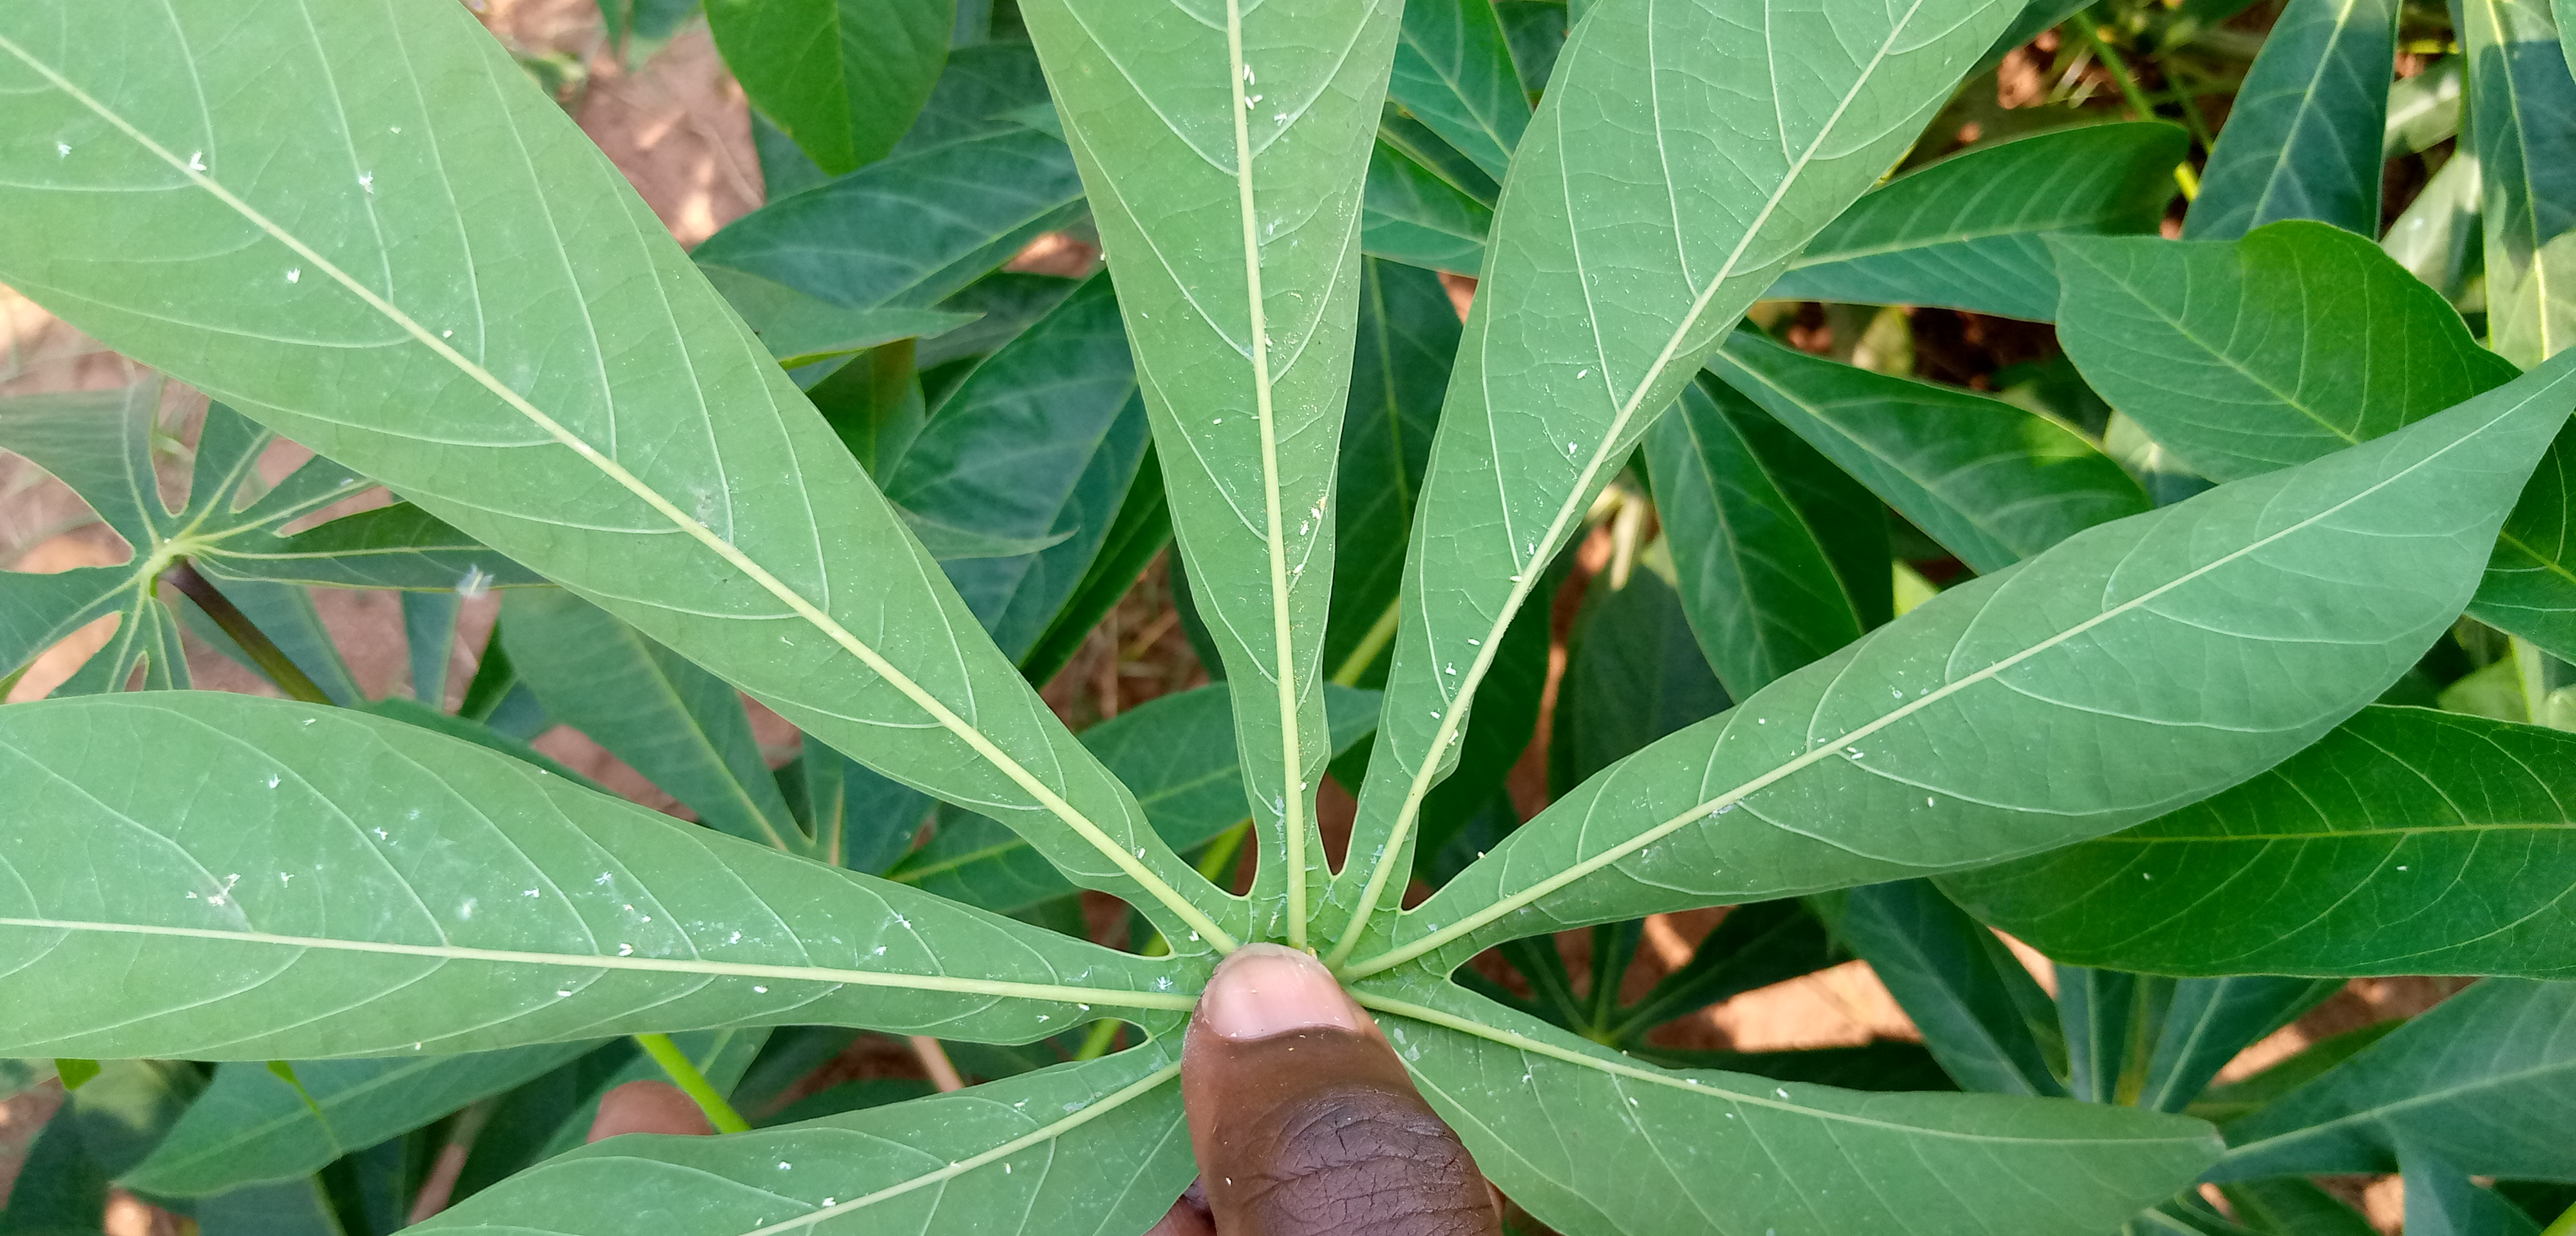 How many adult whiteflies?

63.